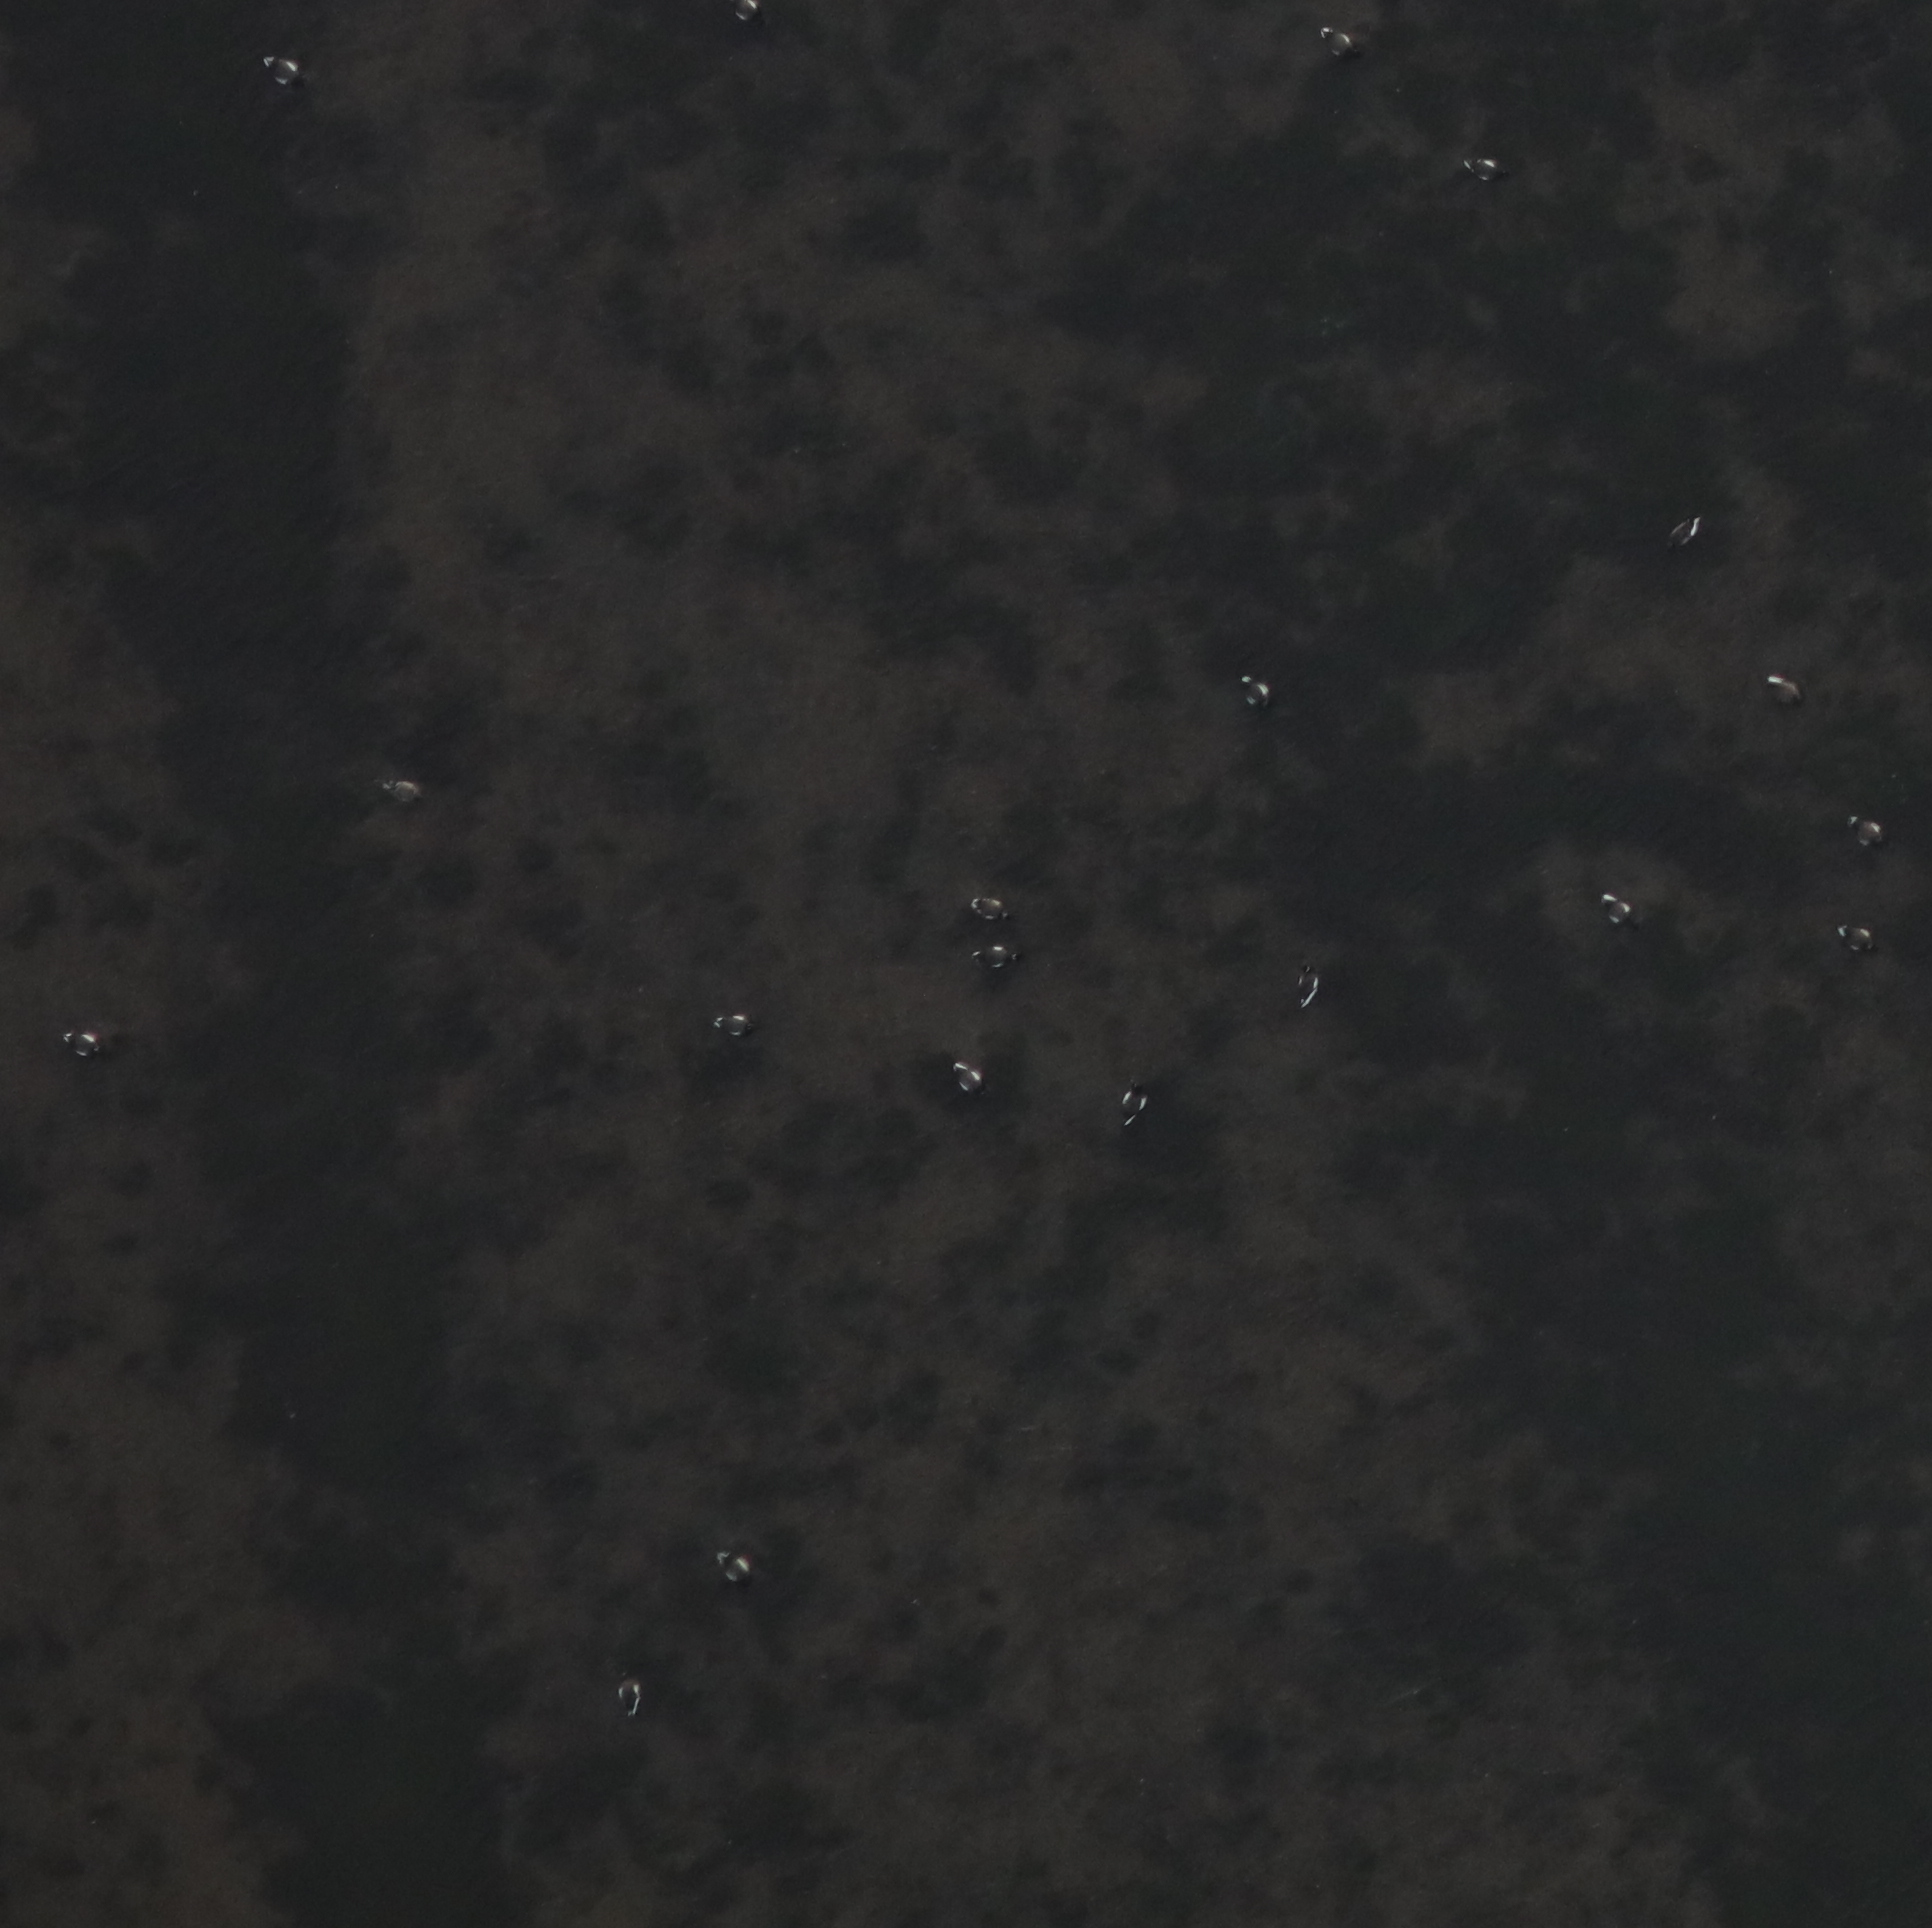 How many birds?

20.